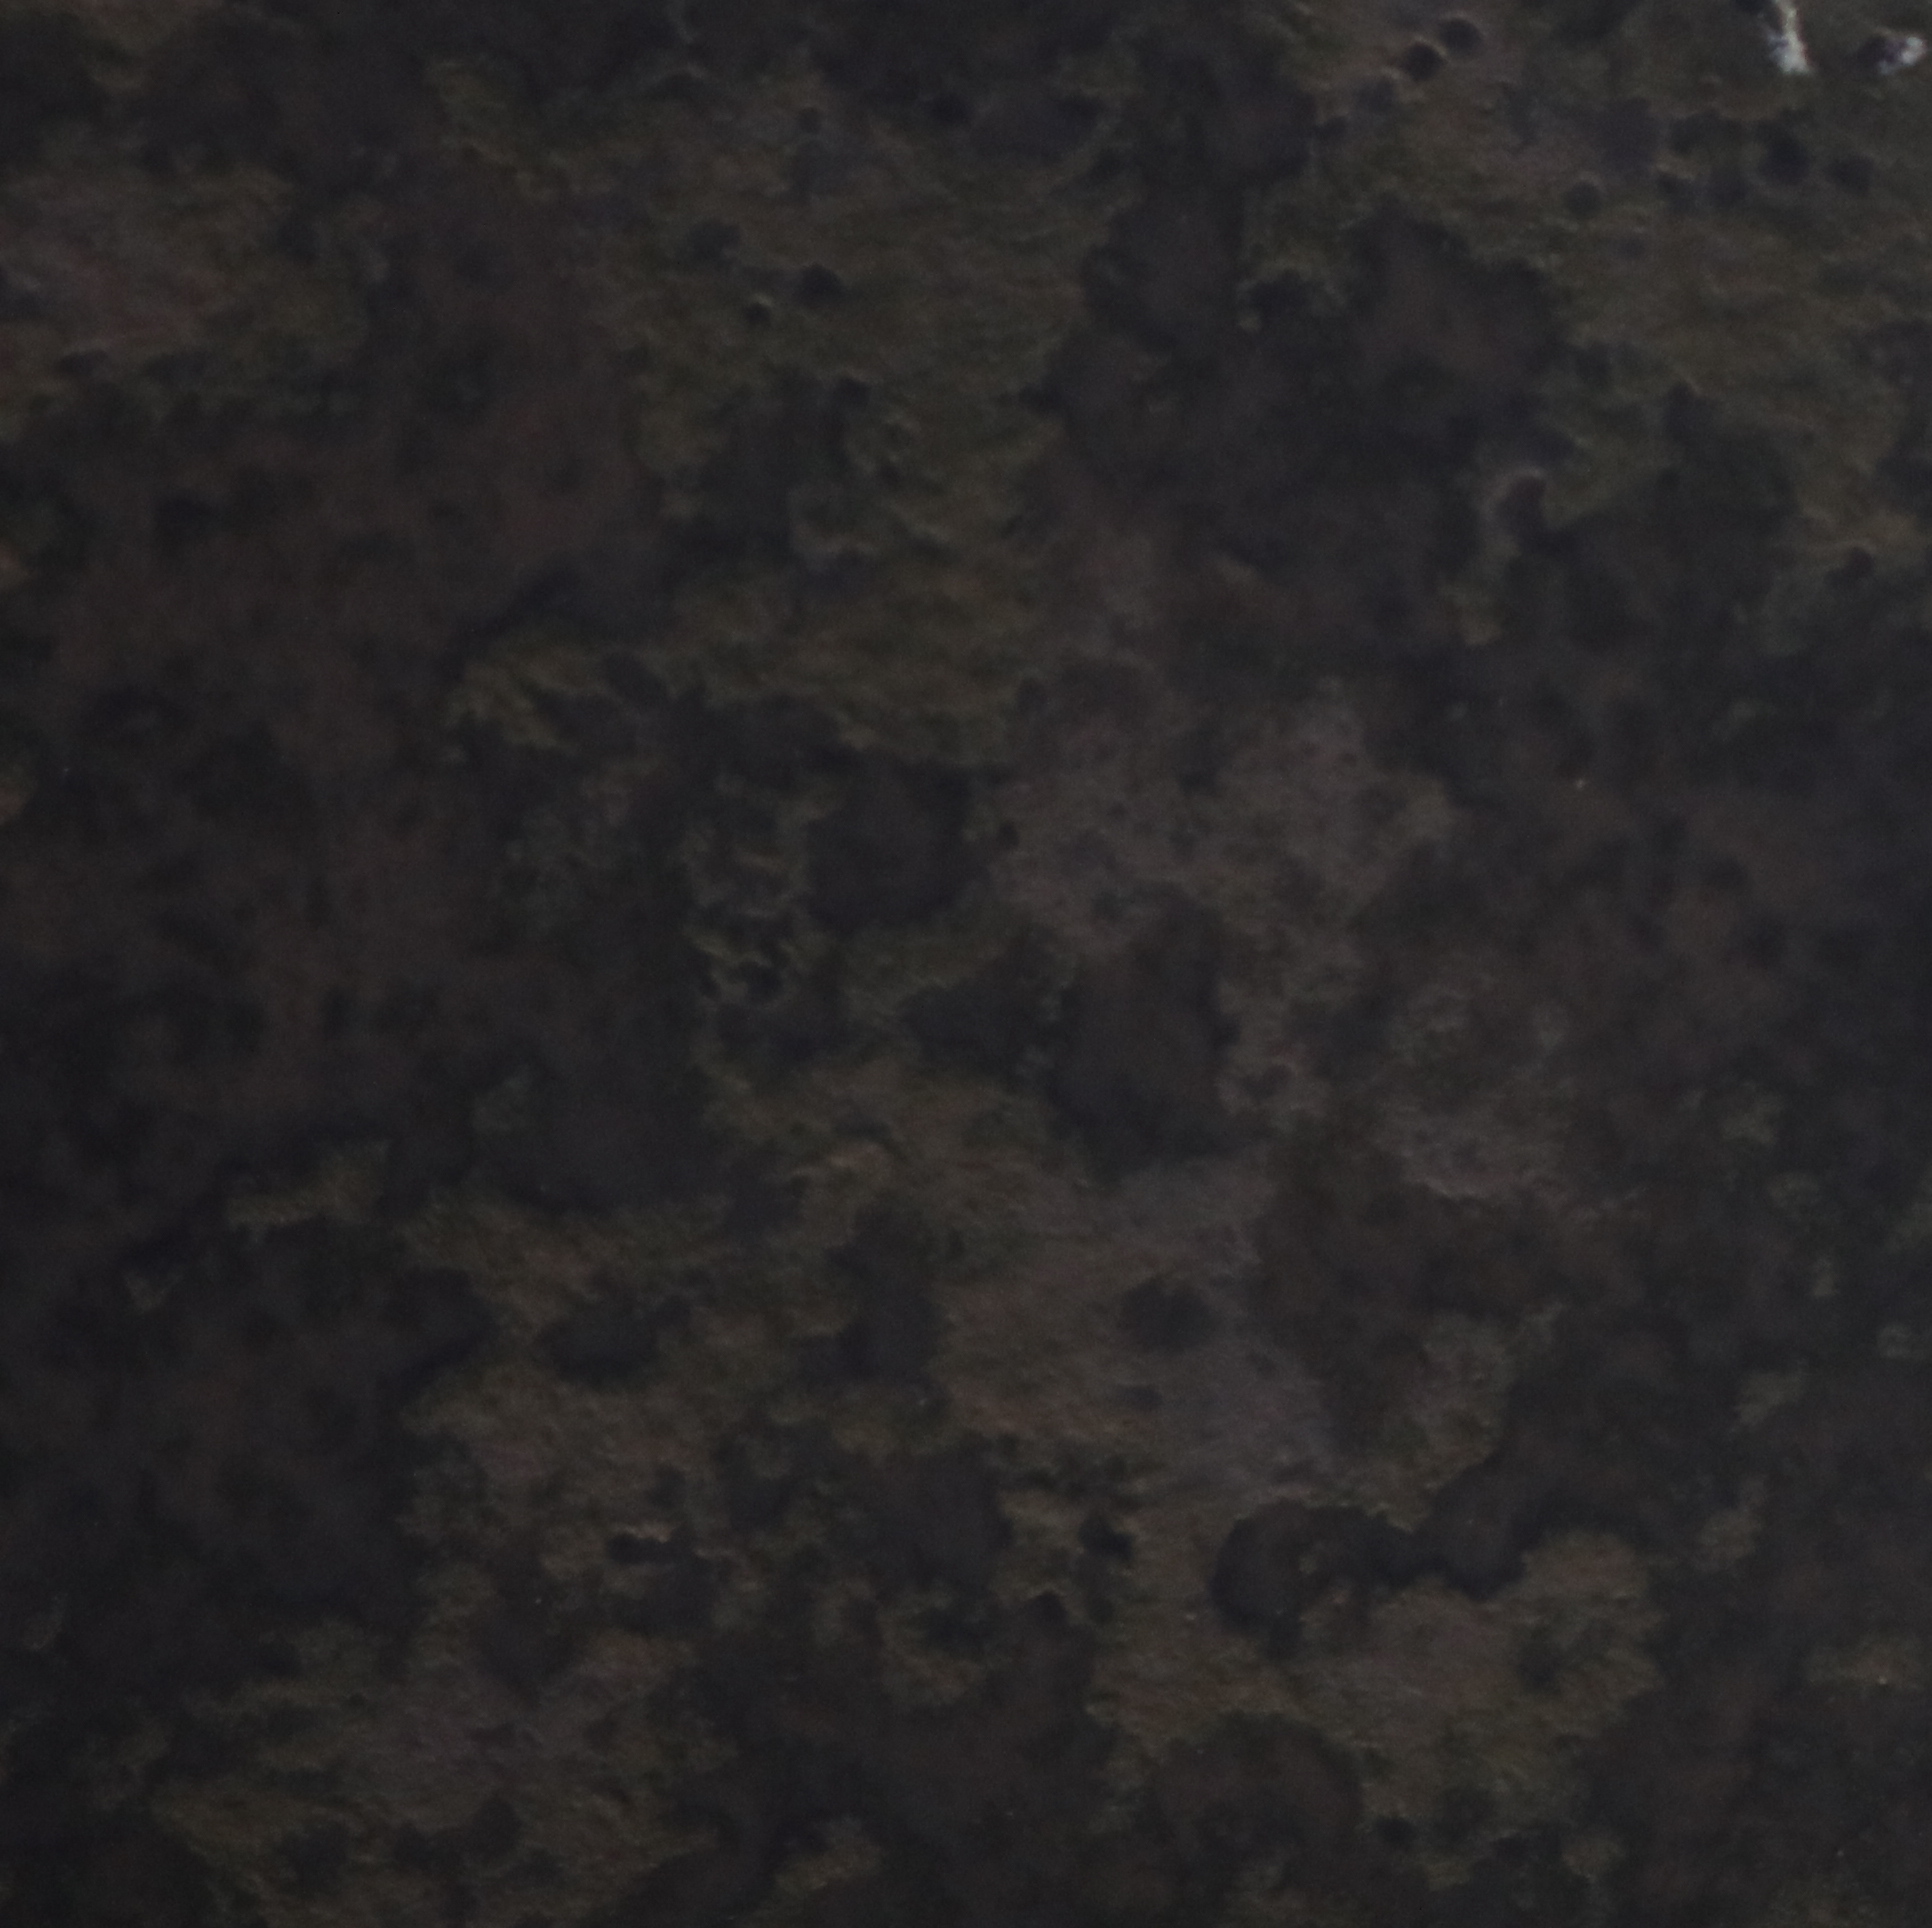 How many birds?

0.